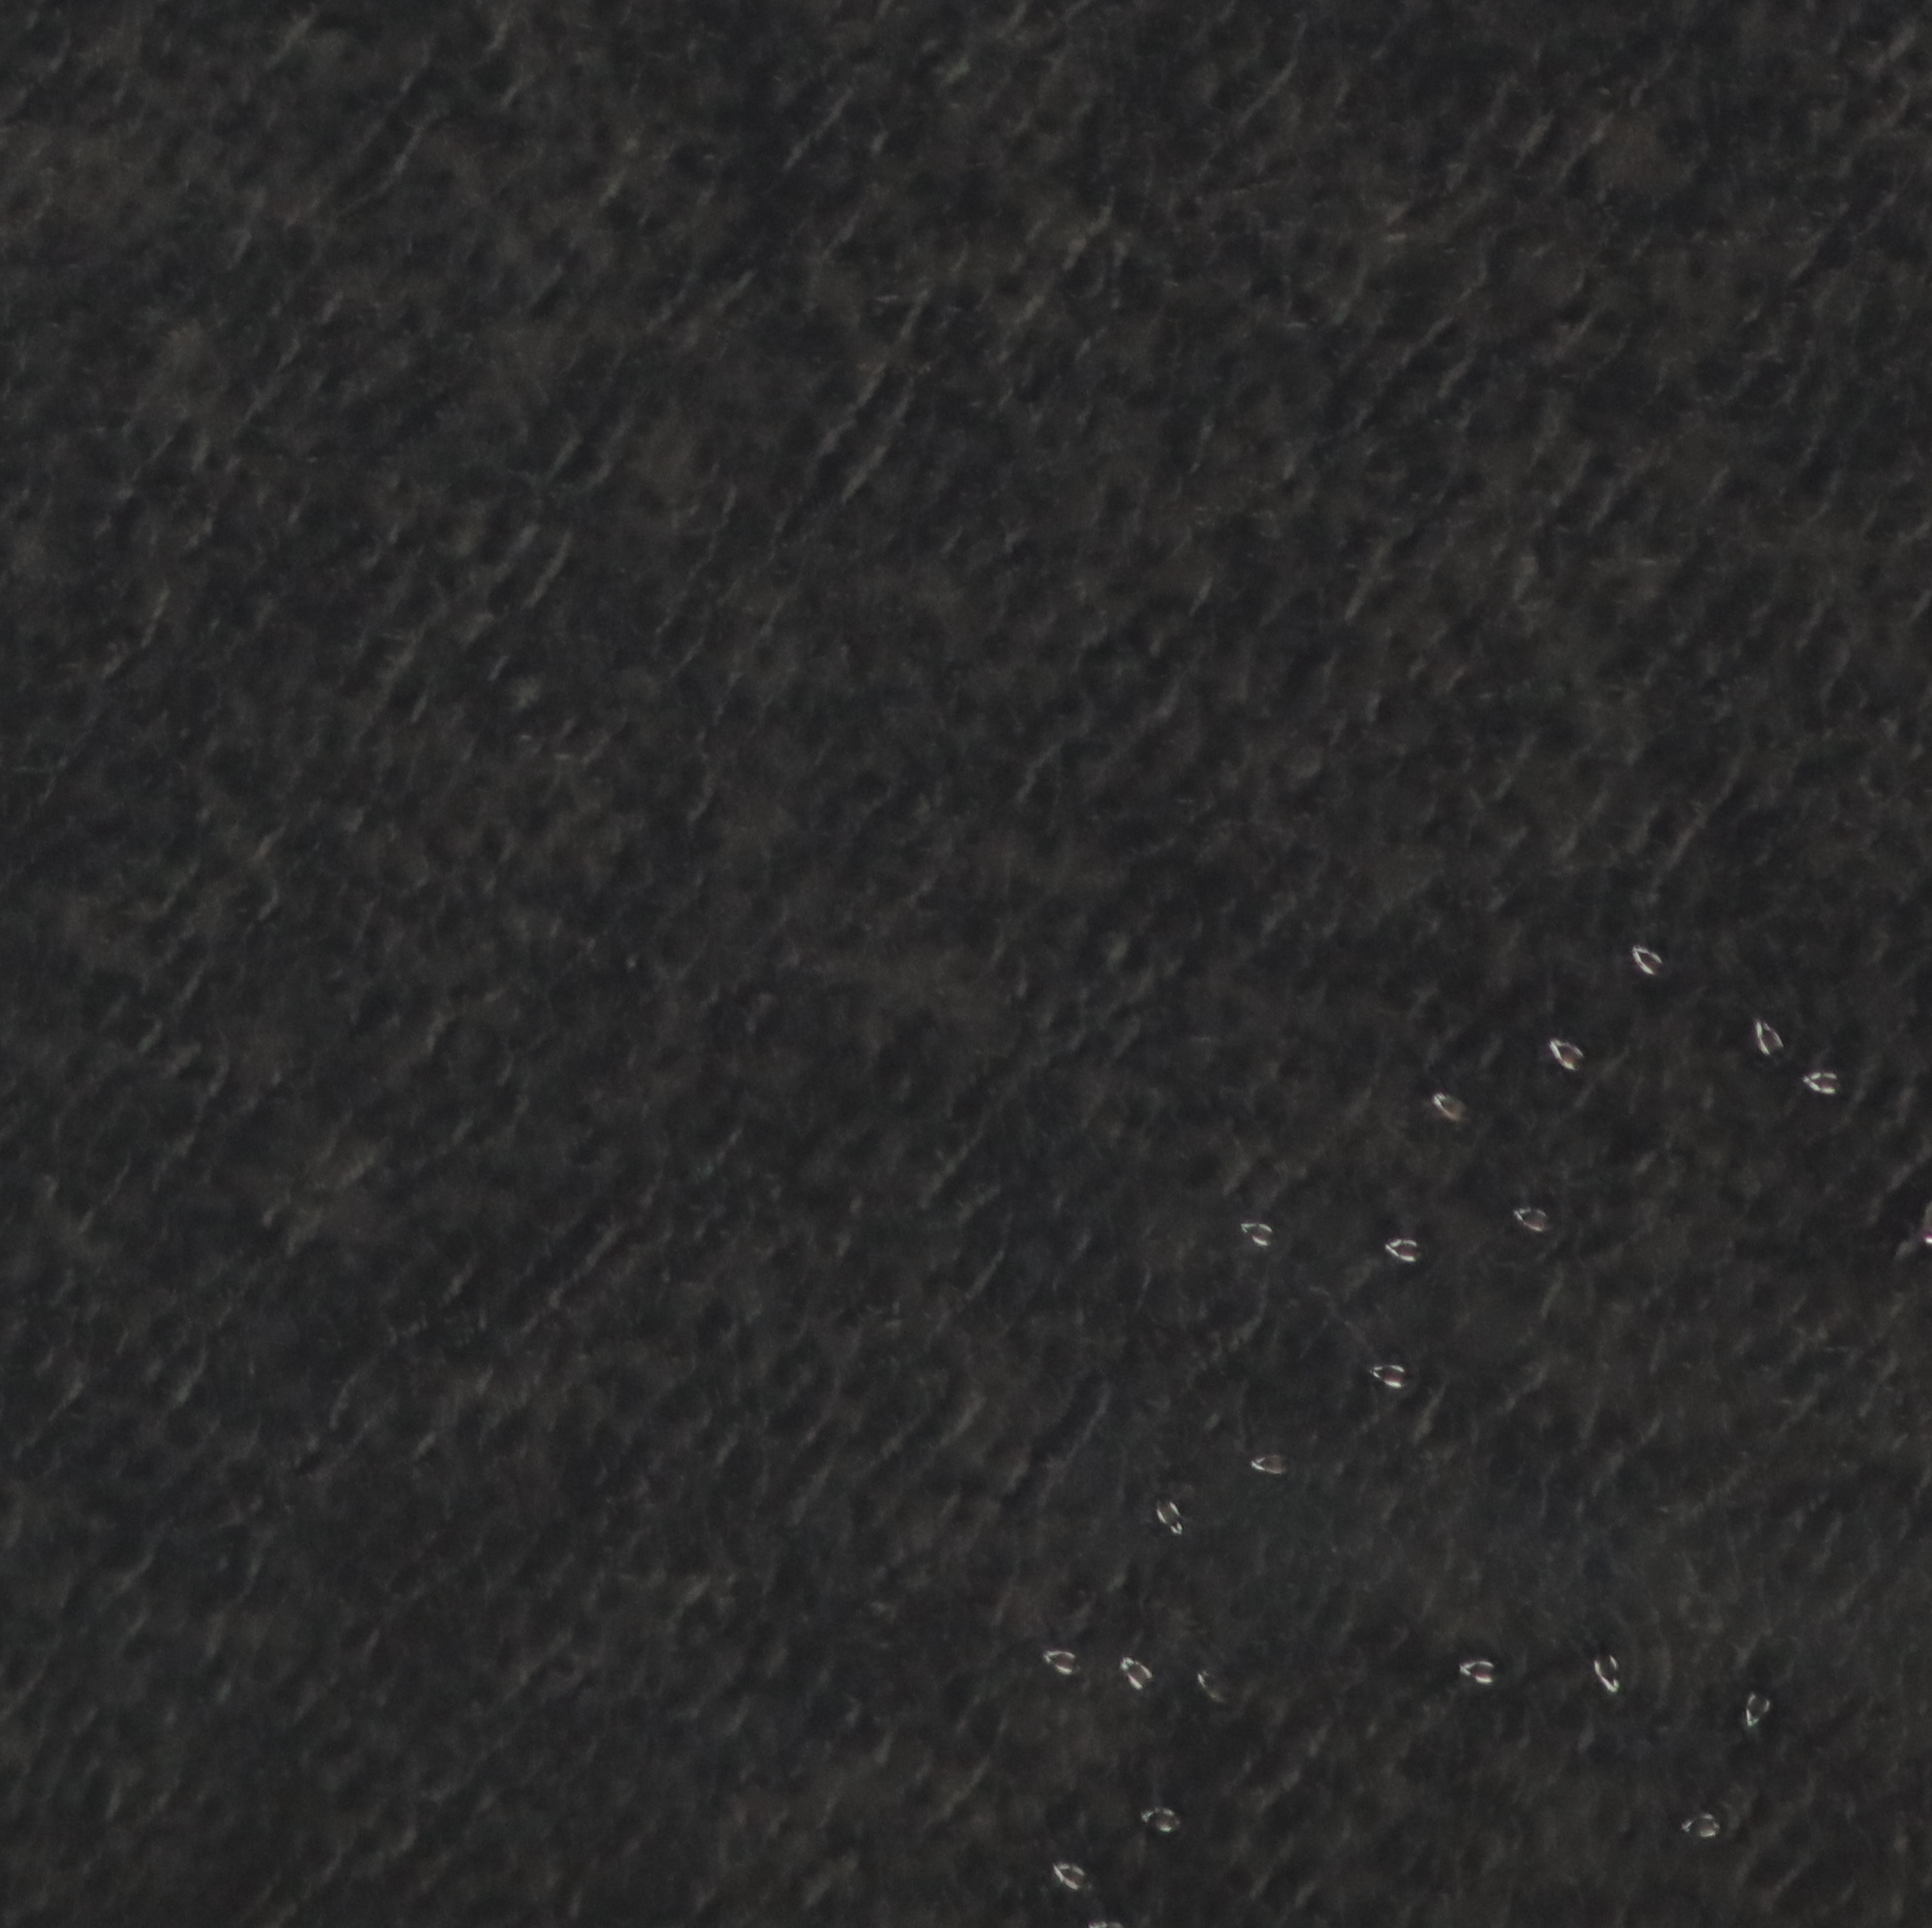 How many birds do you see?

21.